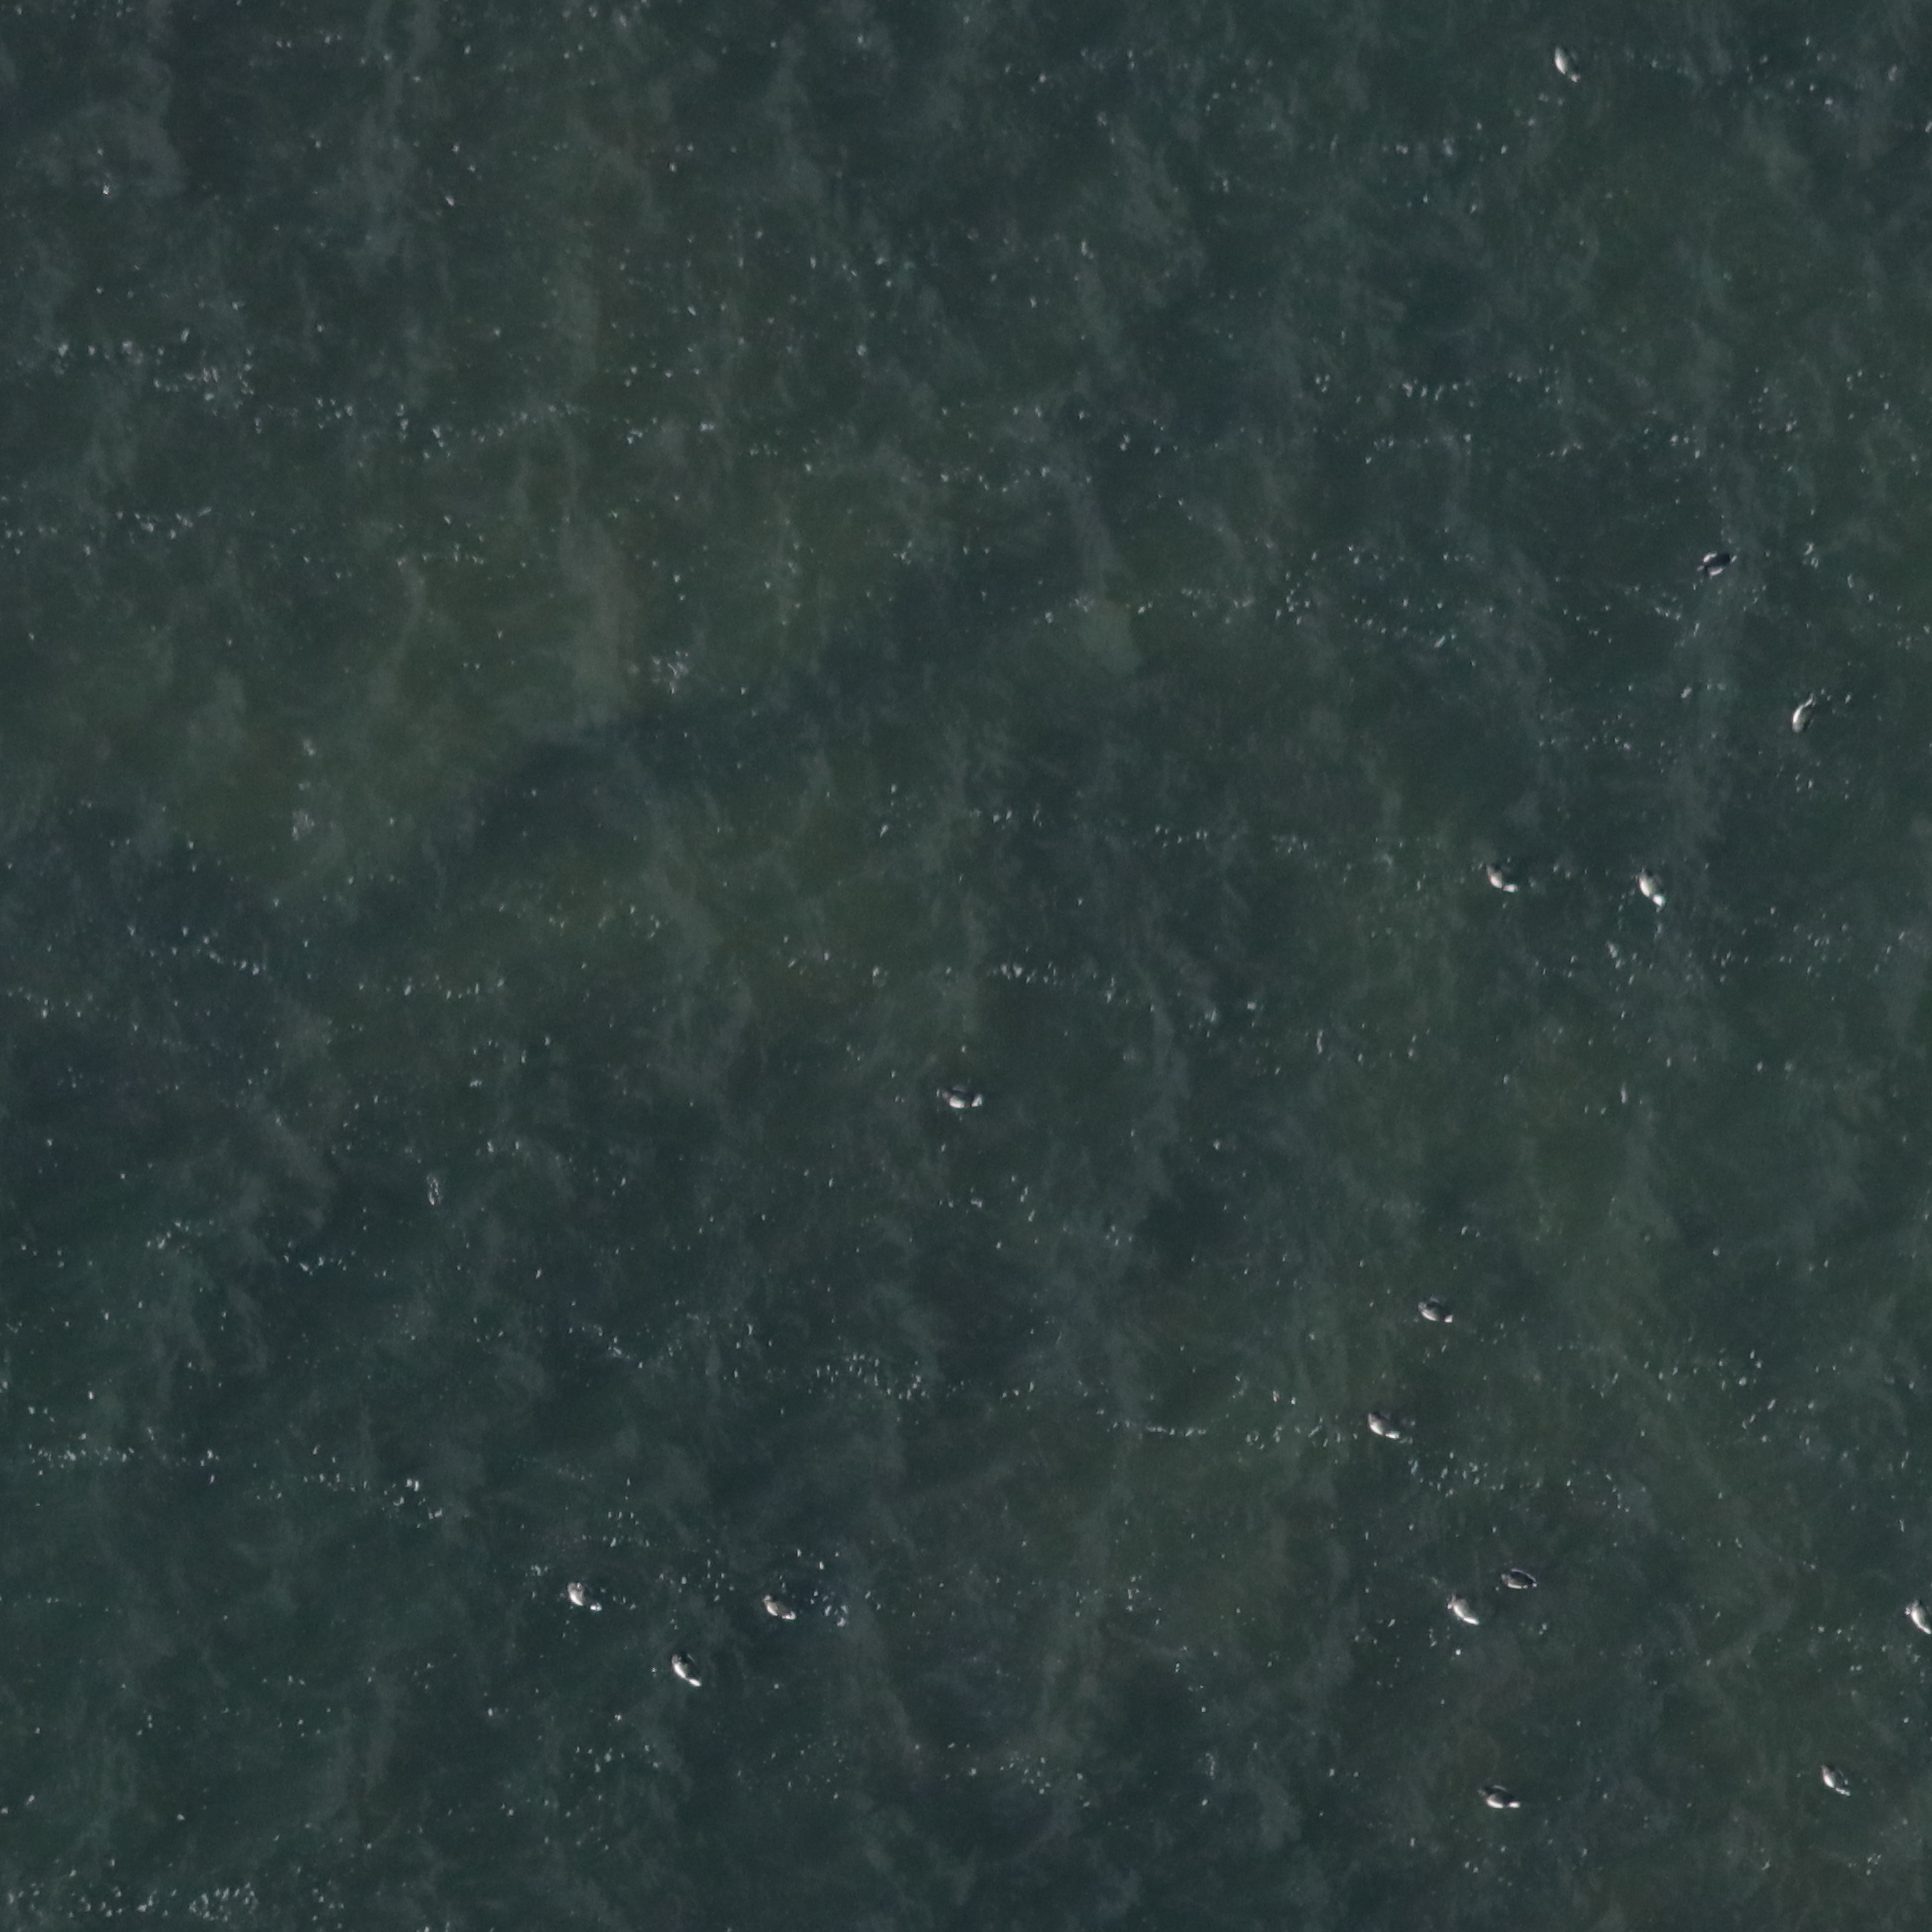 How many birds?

16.